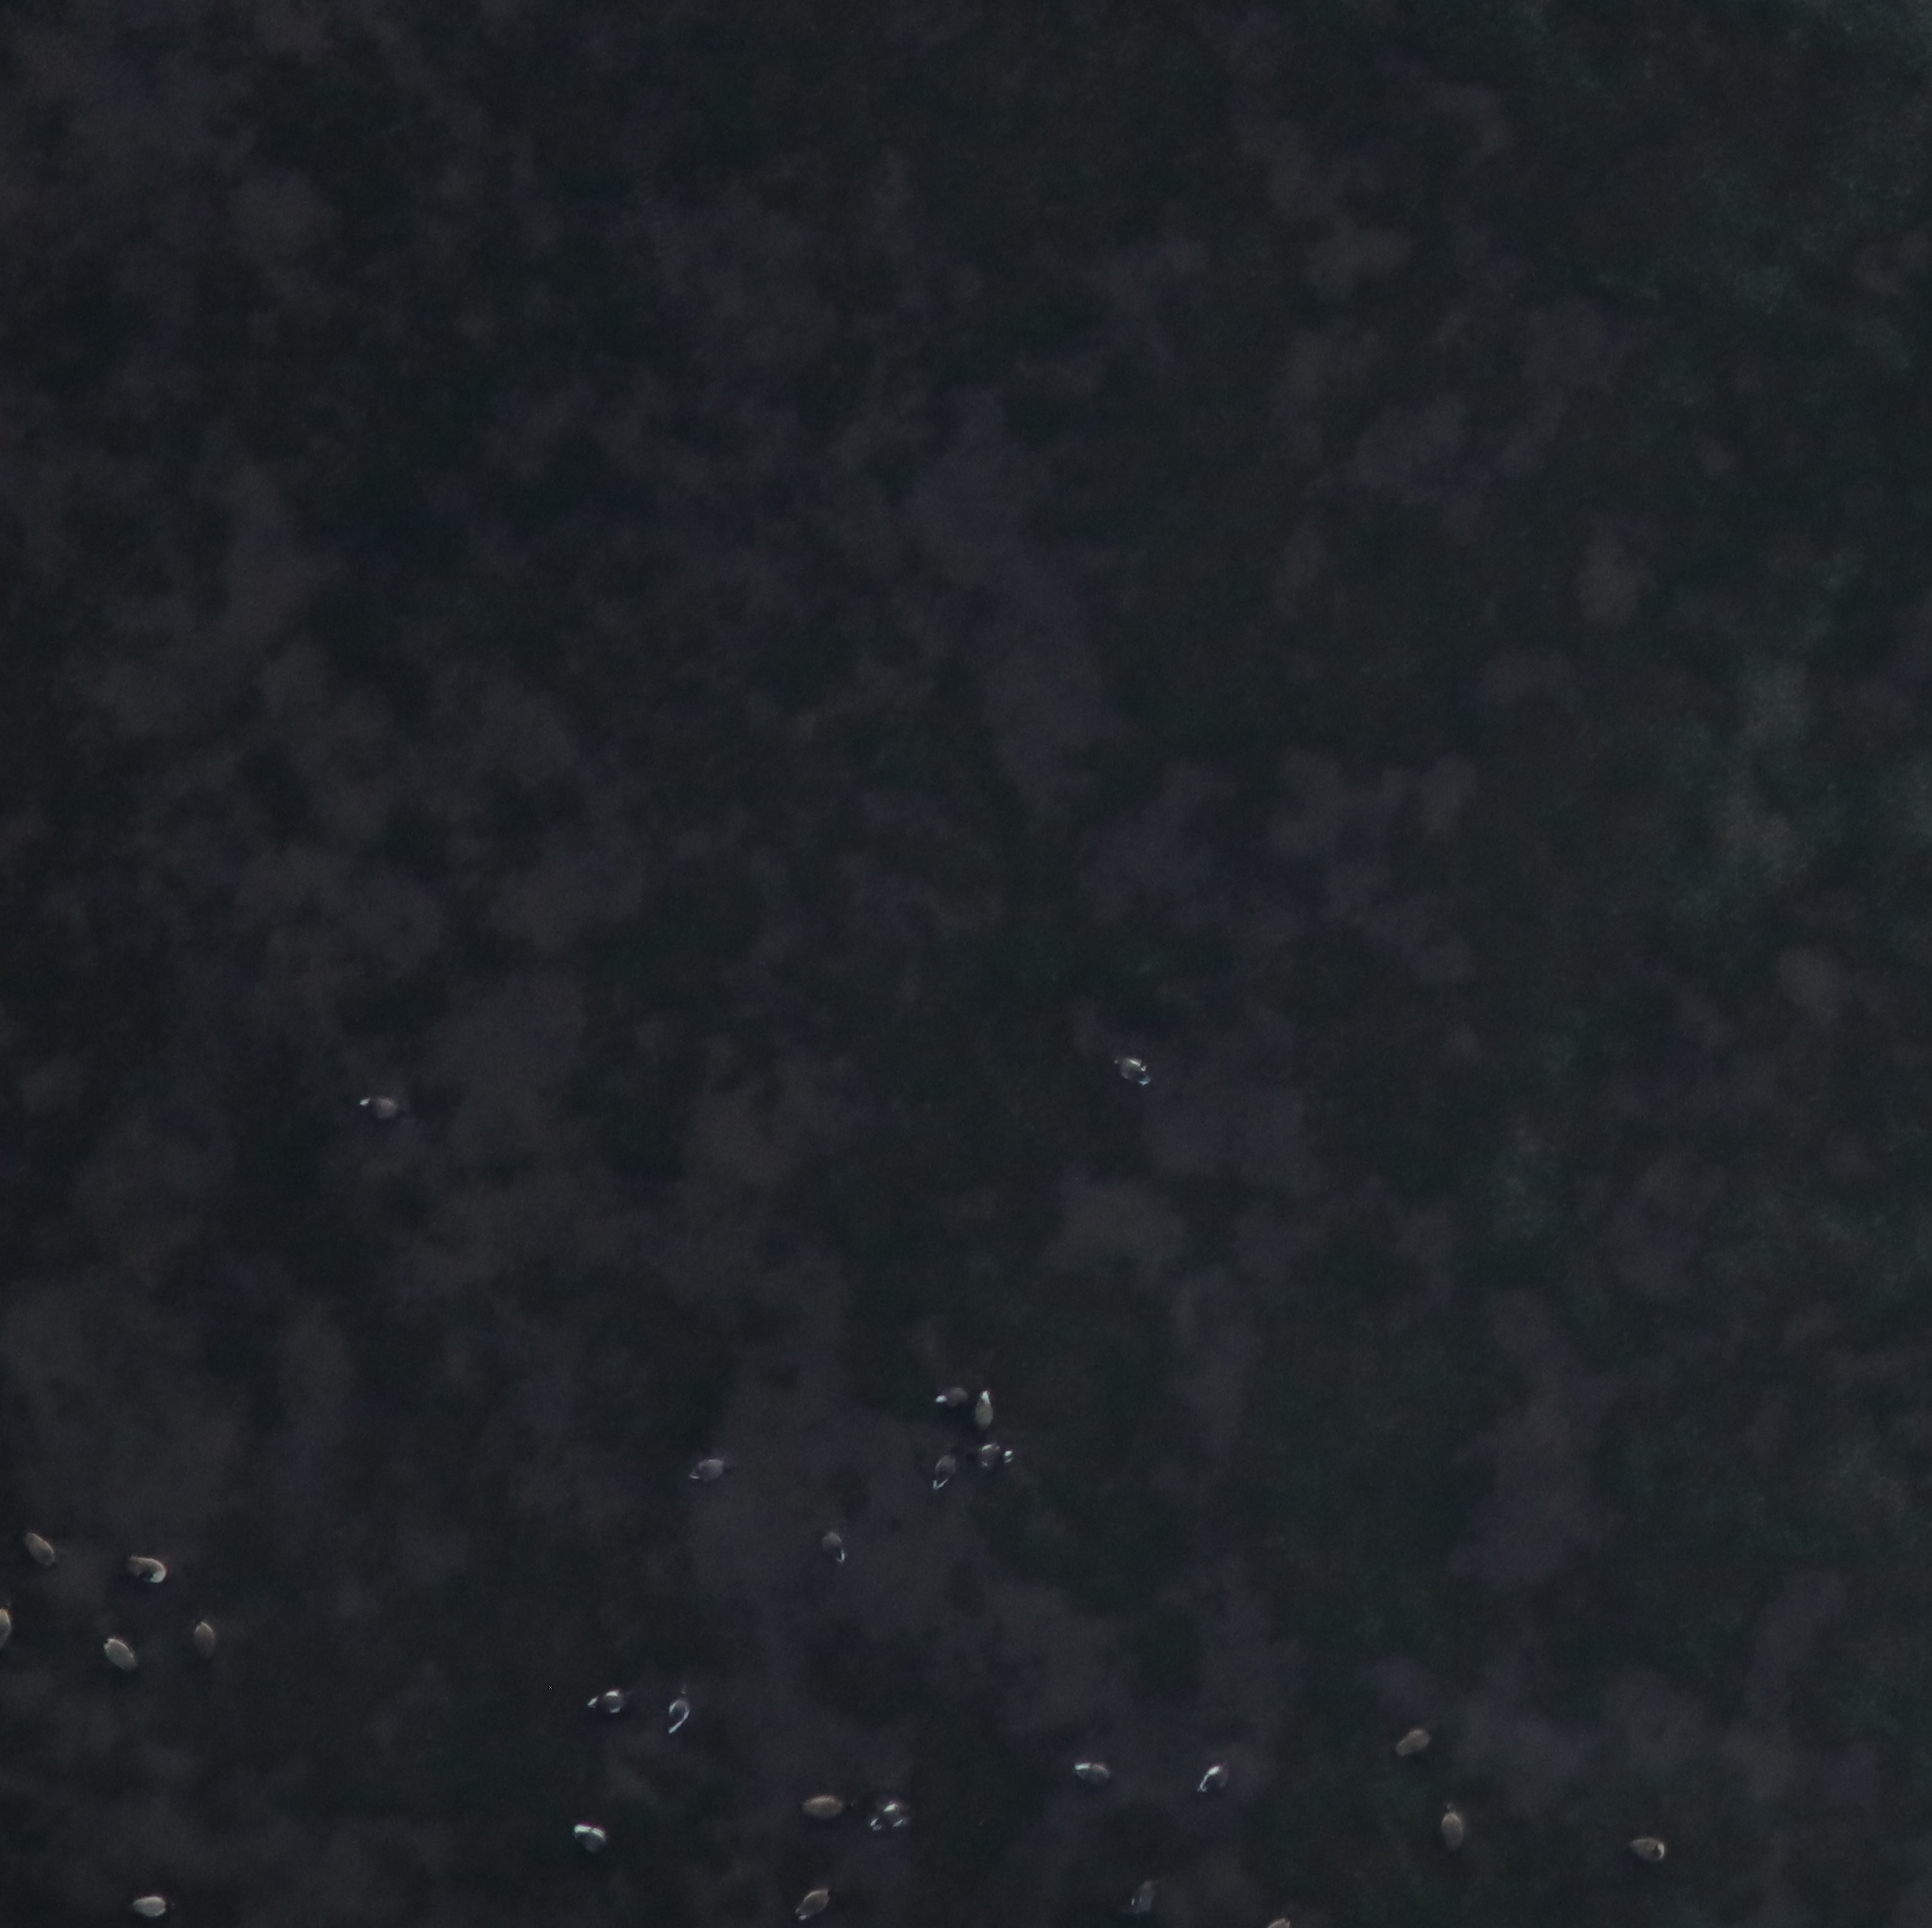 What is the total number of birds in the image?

25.